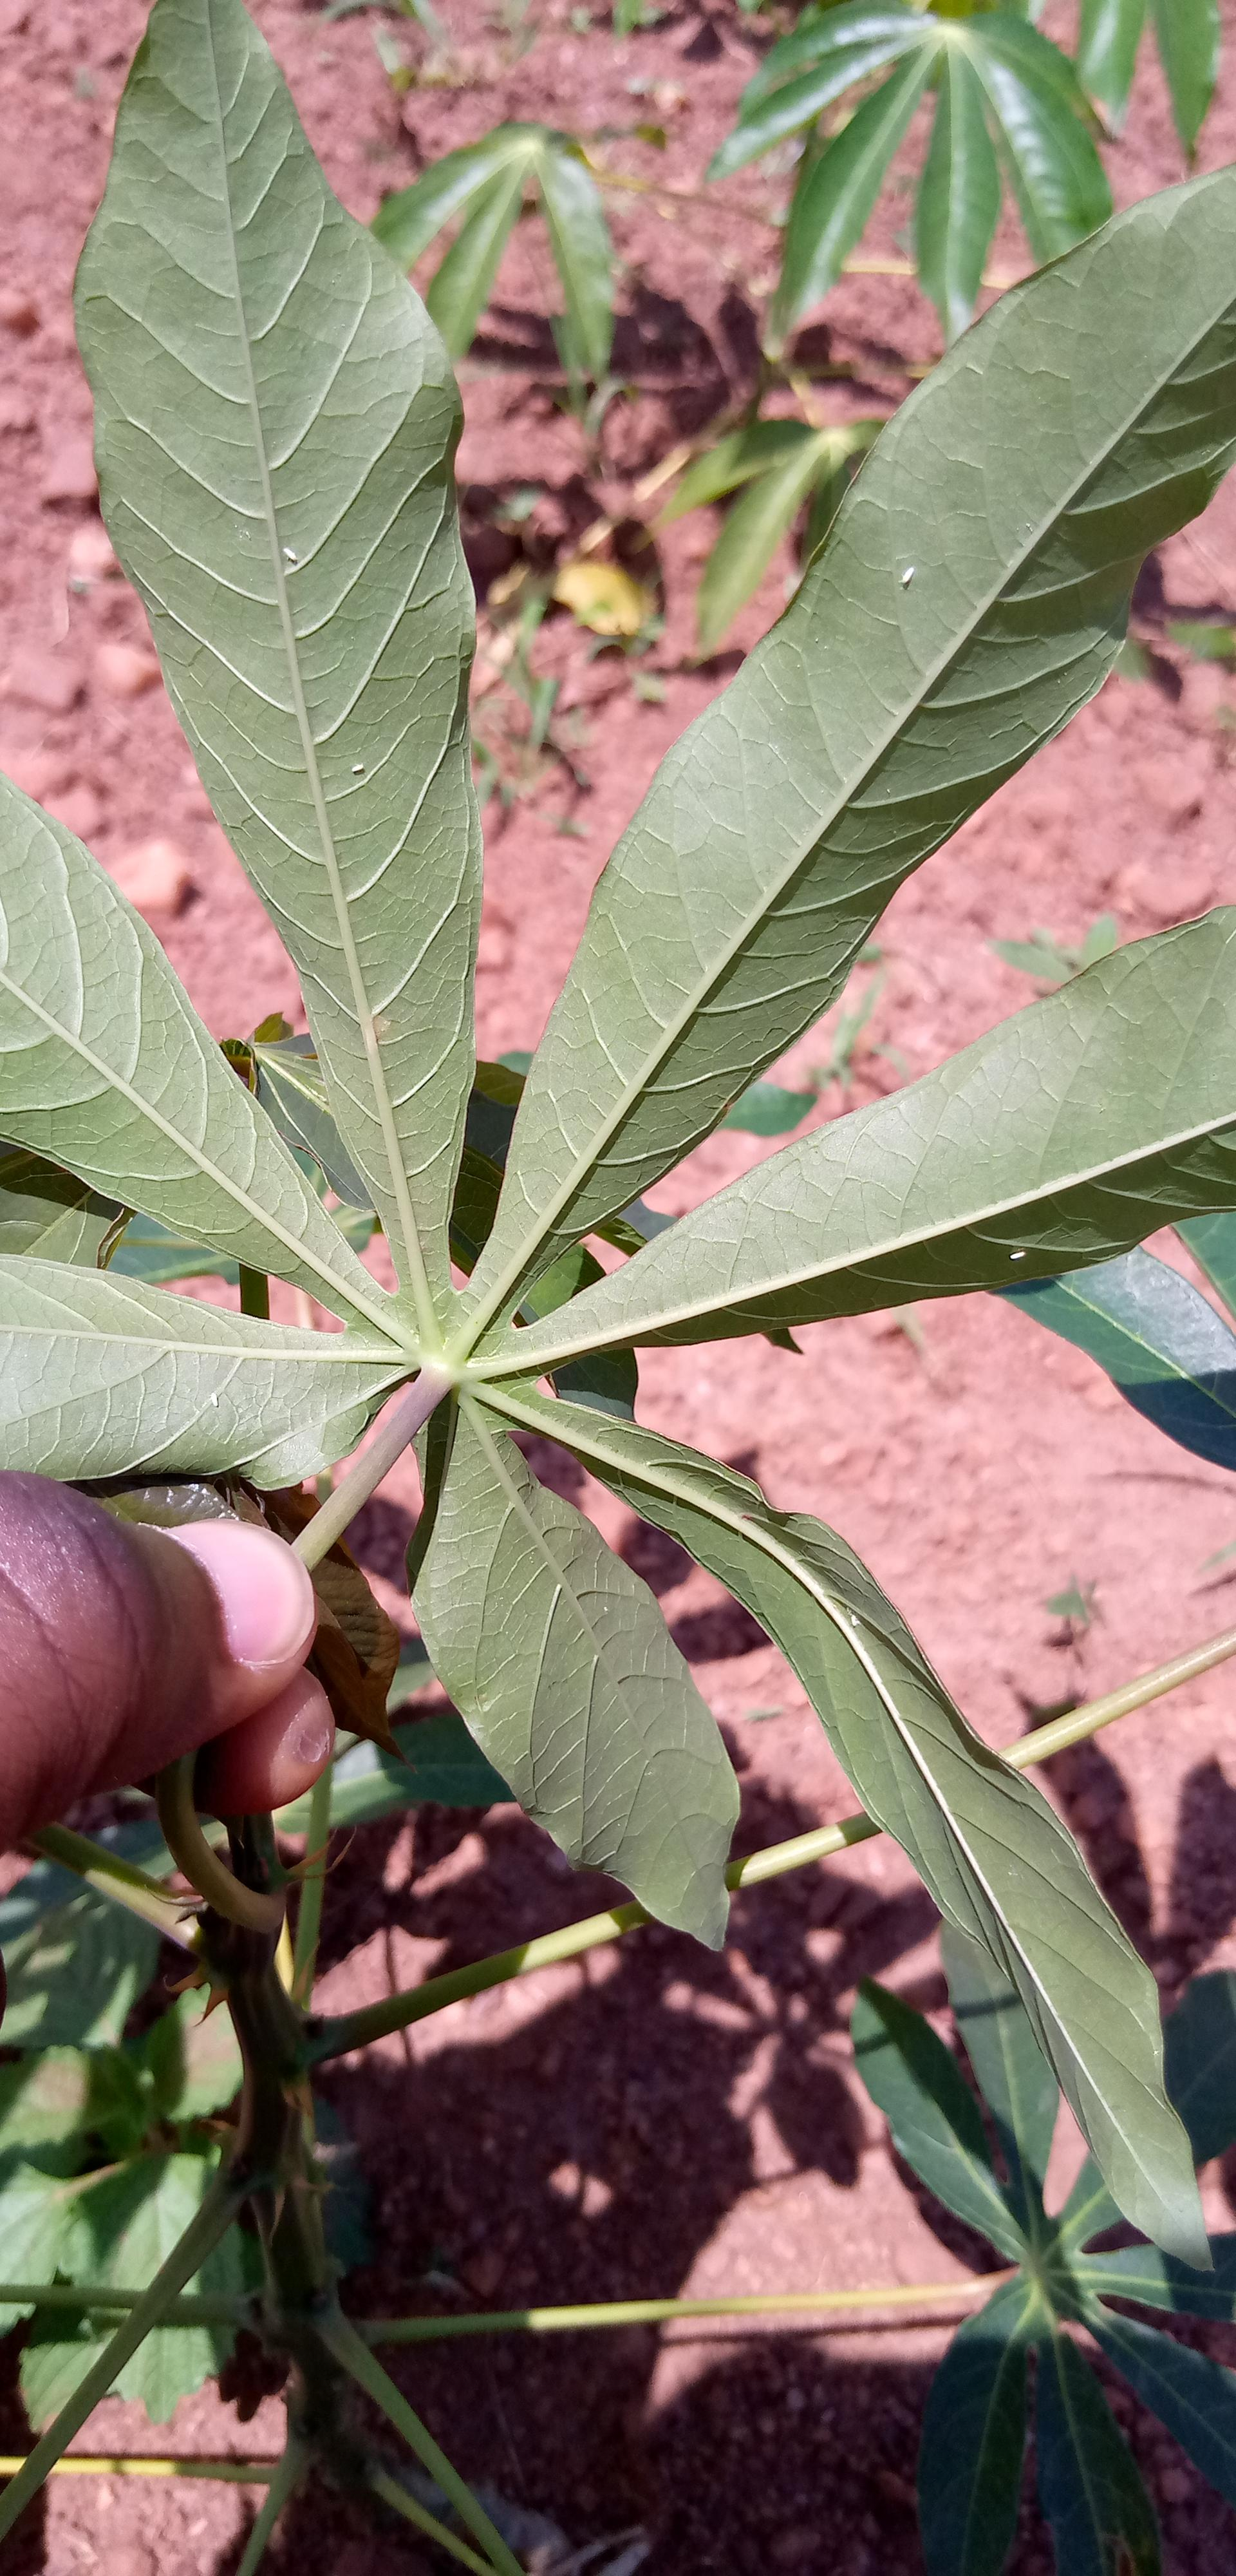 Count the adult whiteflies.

6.